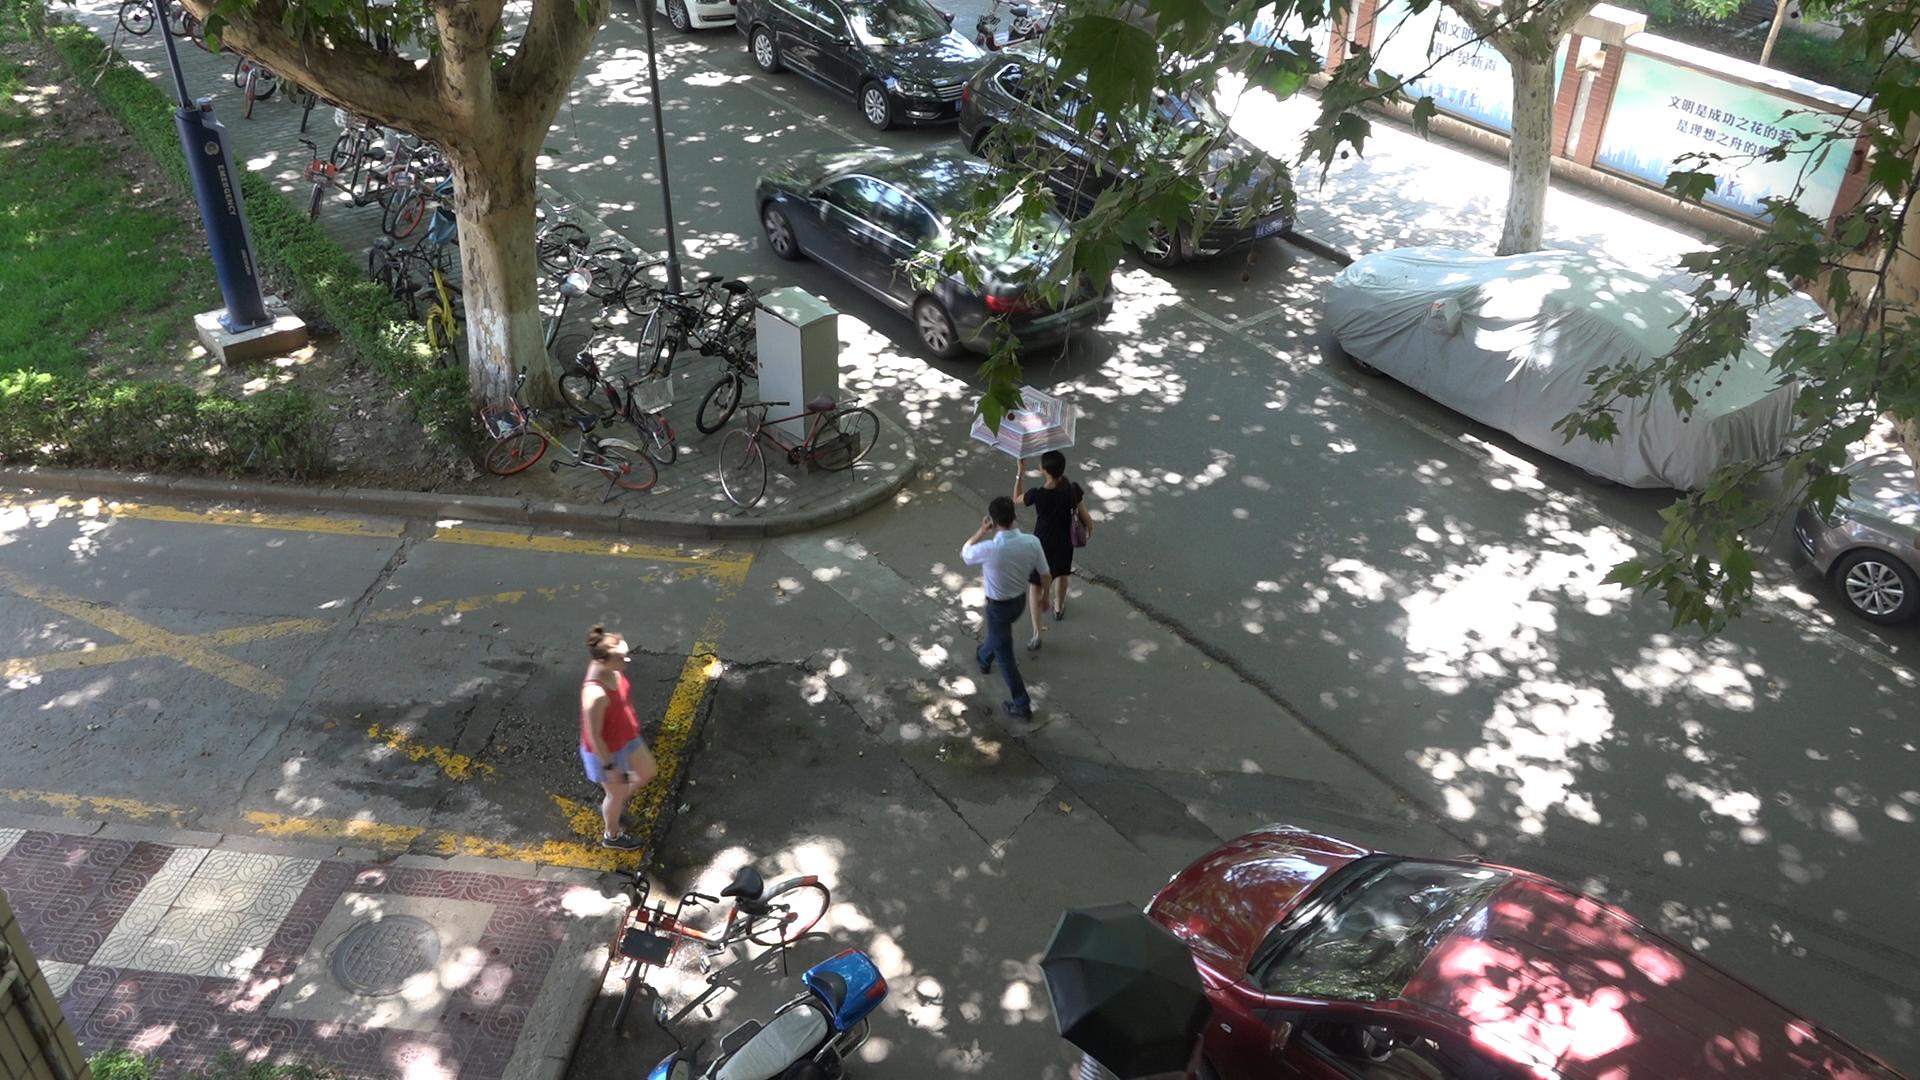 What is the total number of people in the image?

3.